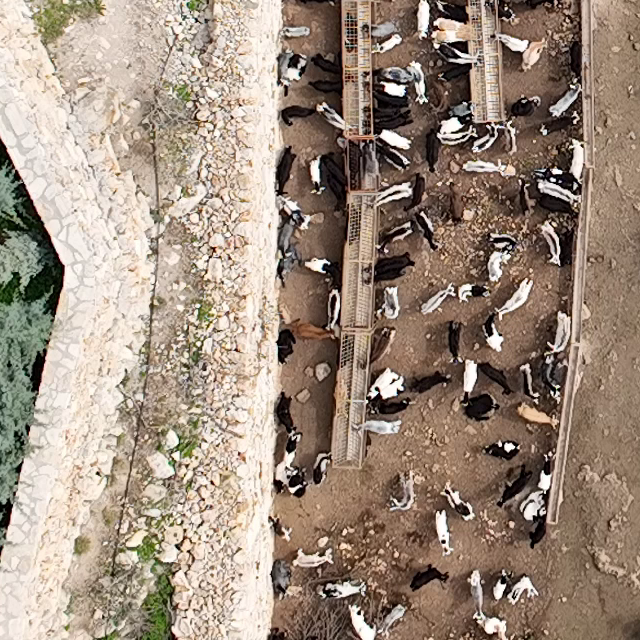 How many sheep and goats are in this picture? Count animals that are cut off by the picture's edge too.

117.